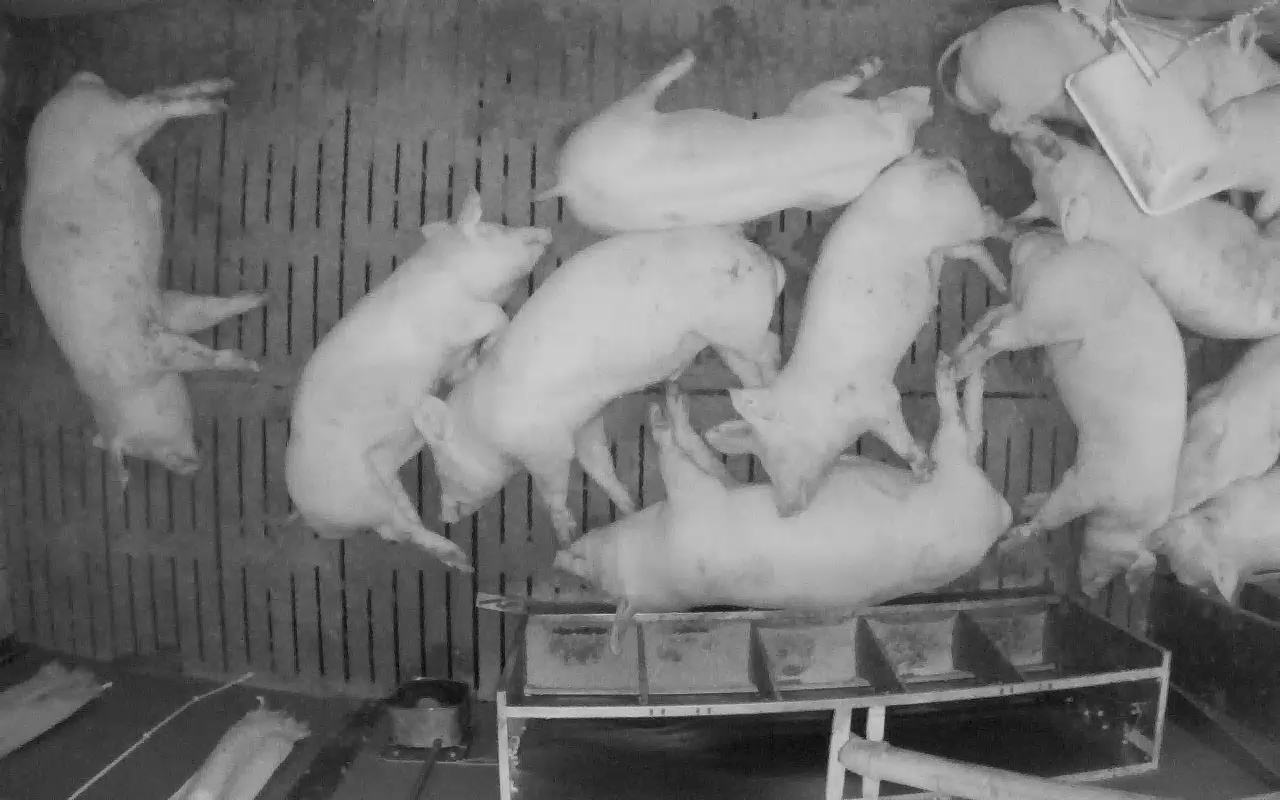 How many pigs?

12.